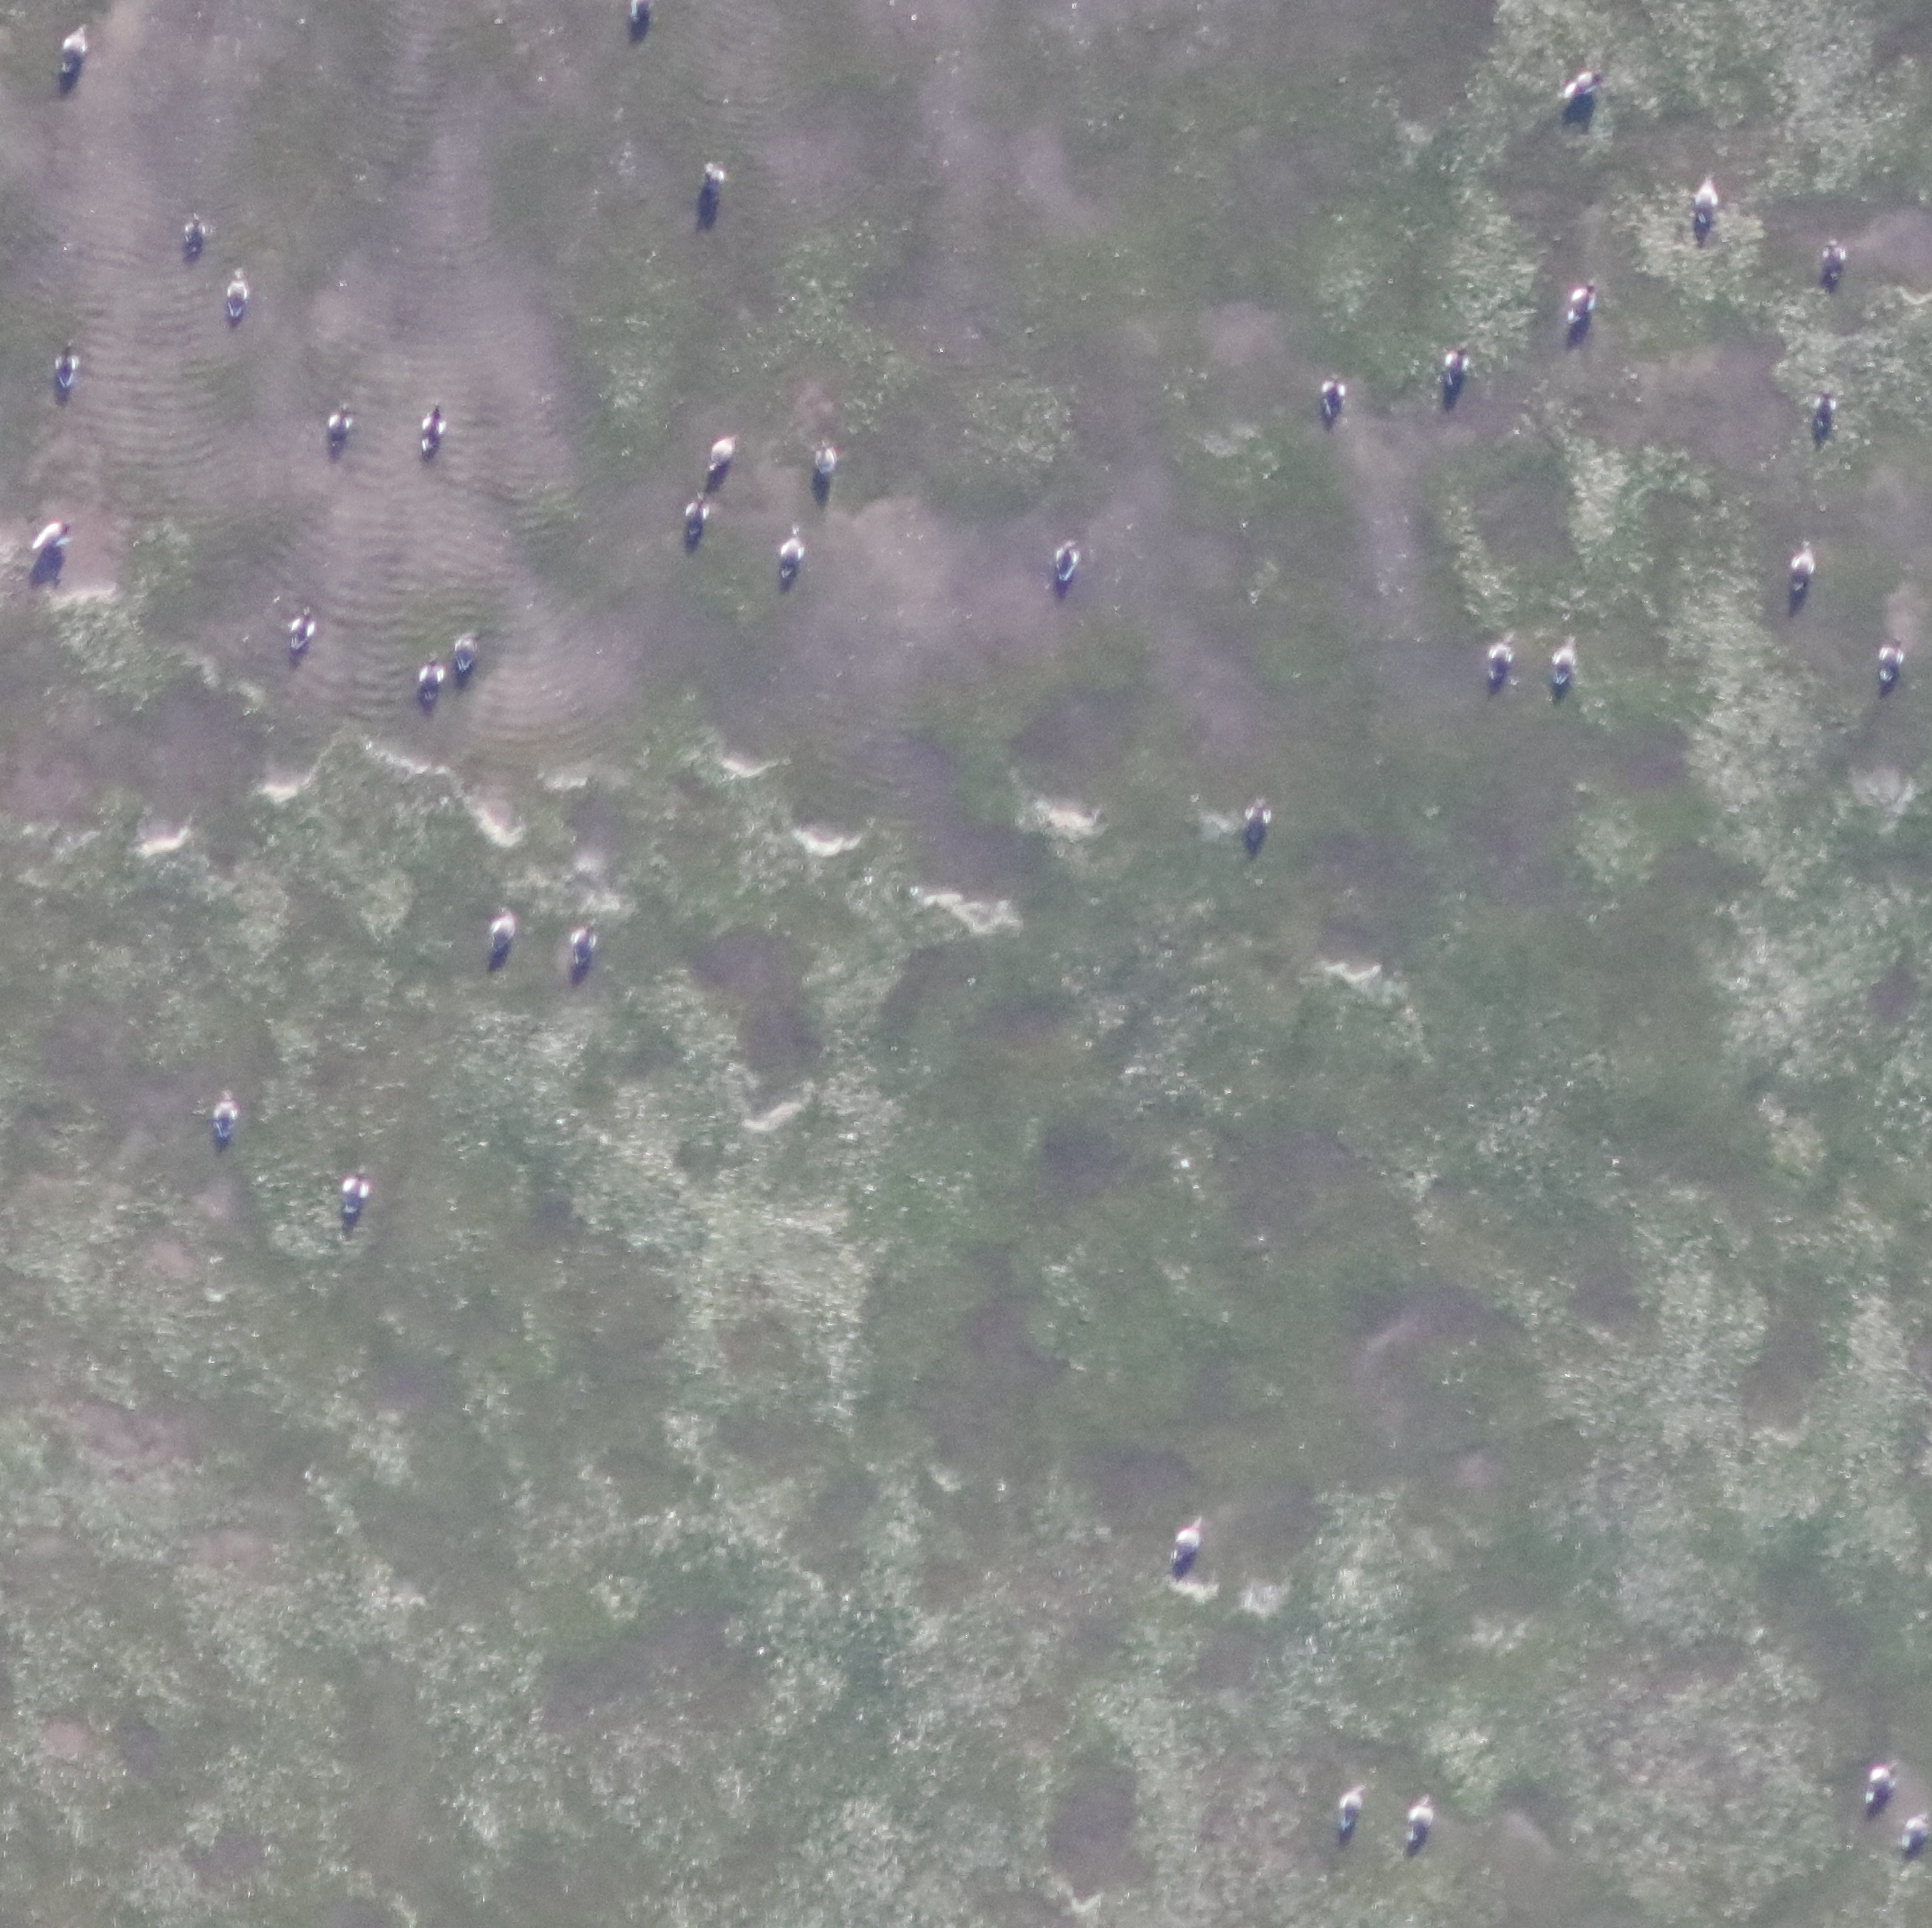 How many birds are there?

38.